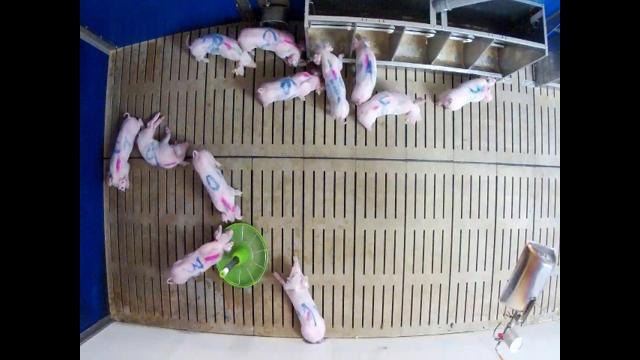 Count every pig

12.